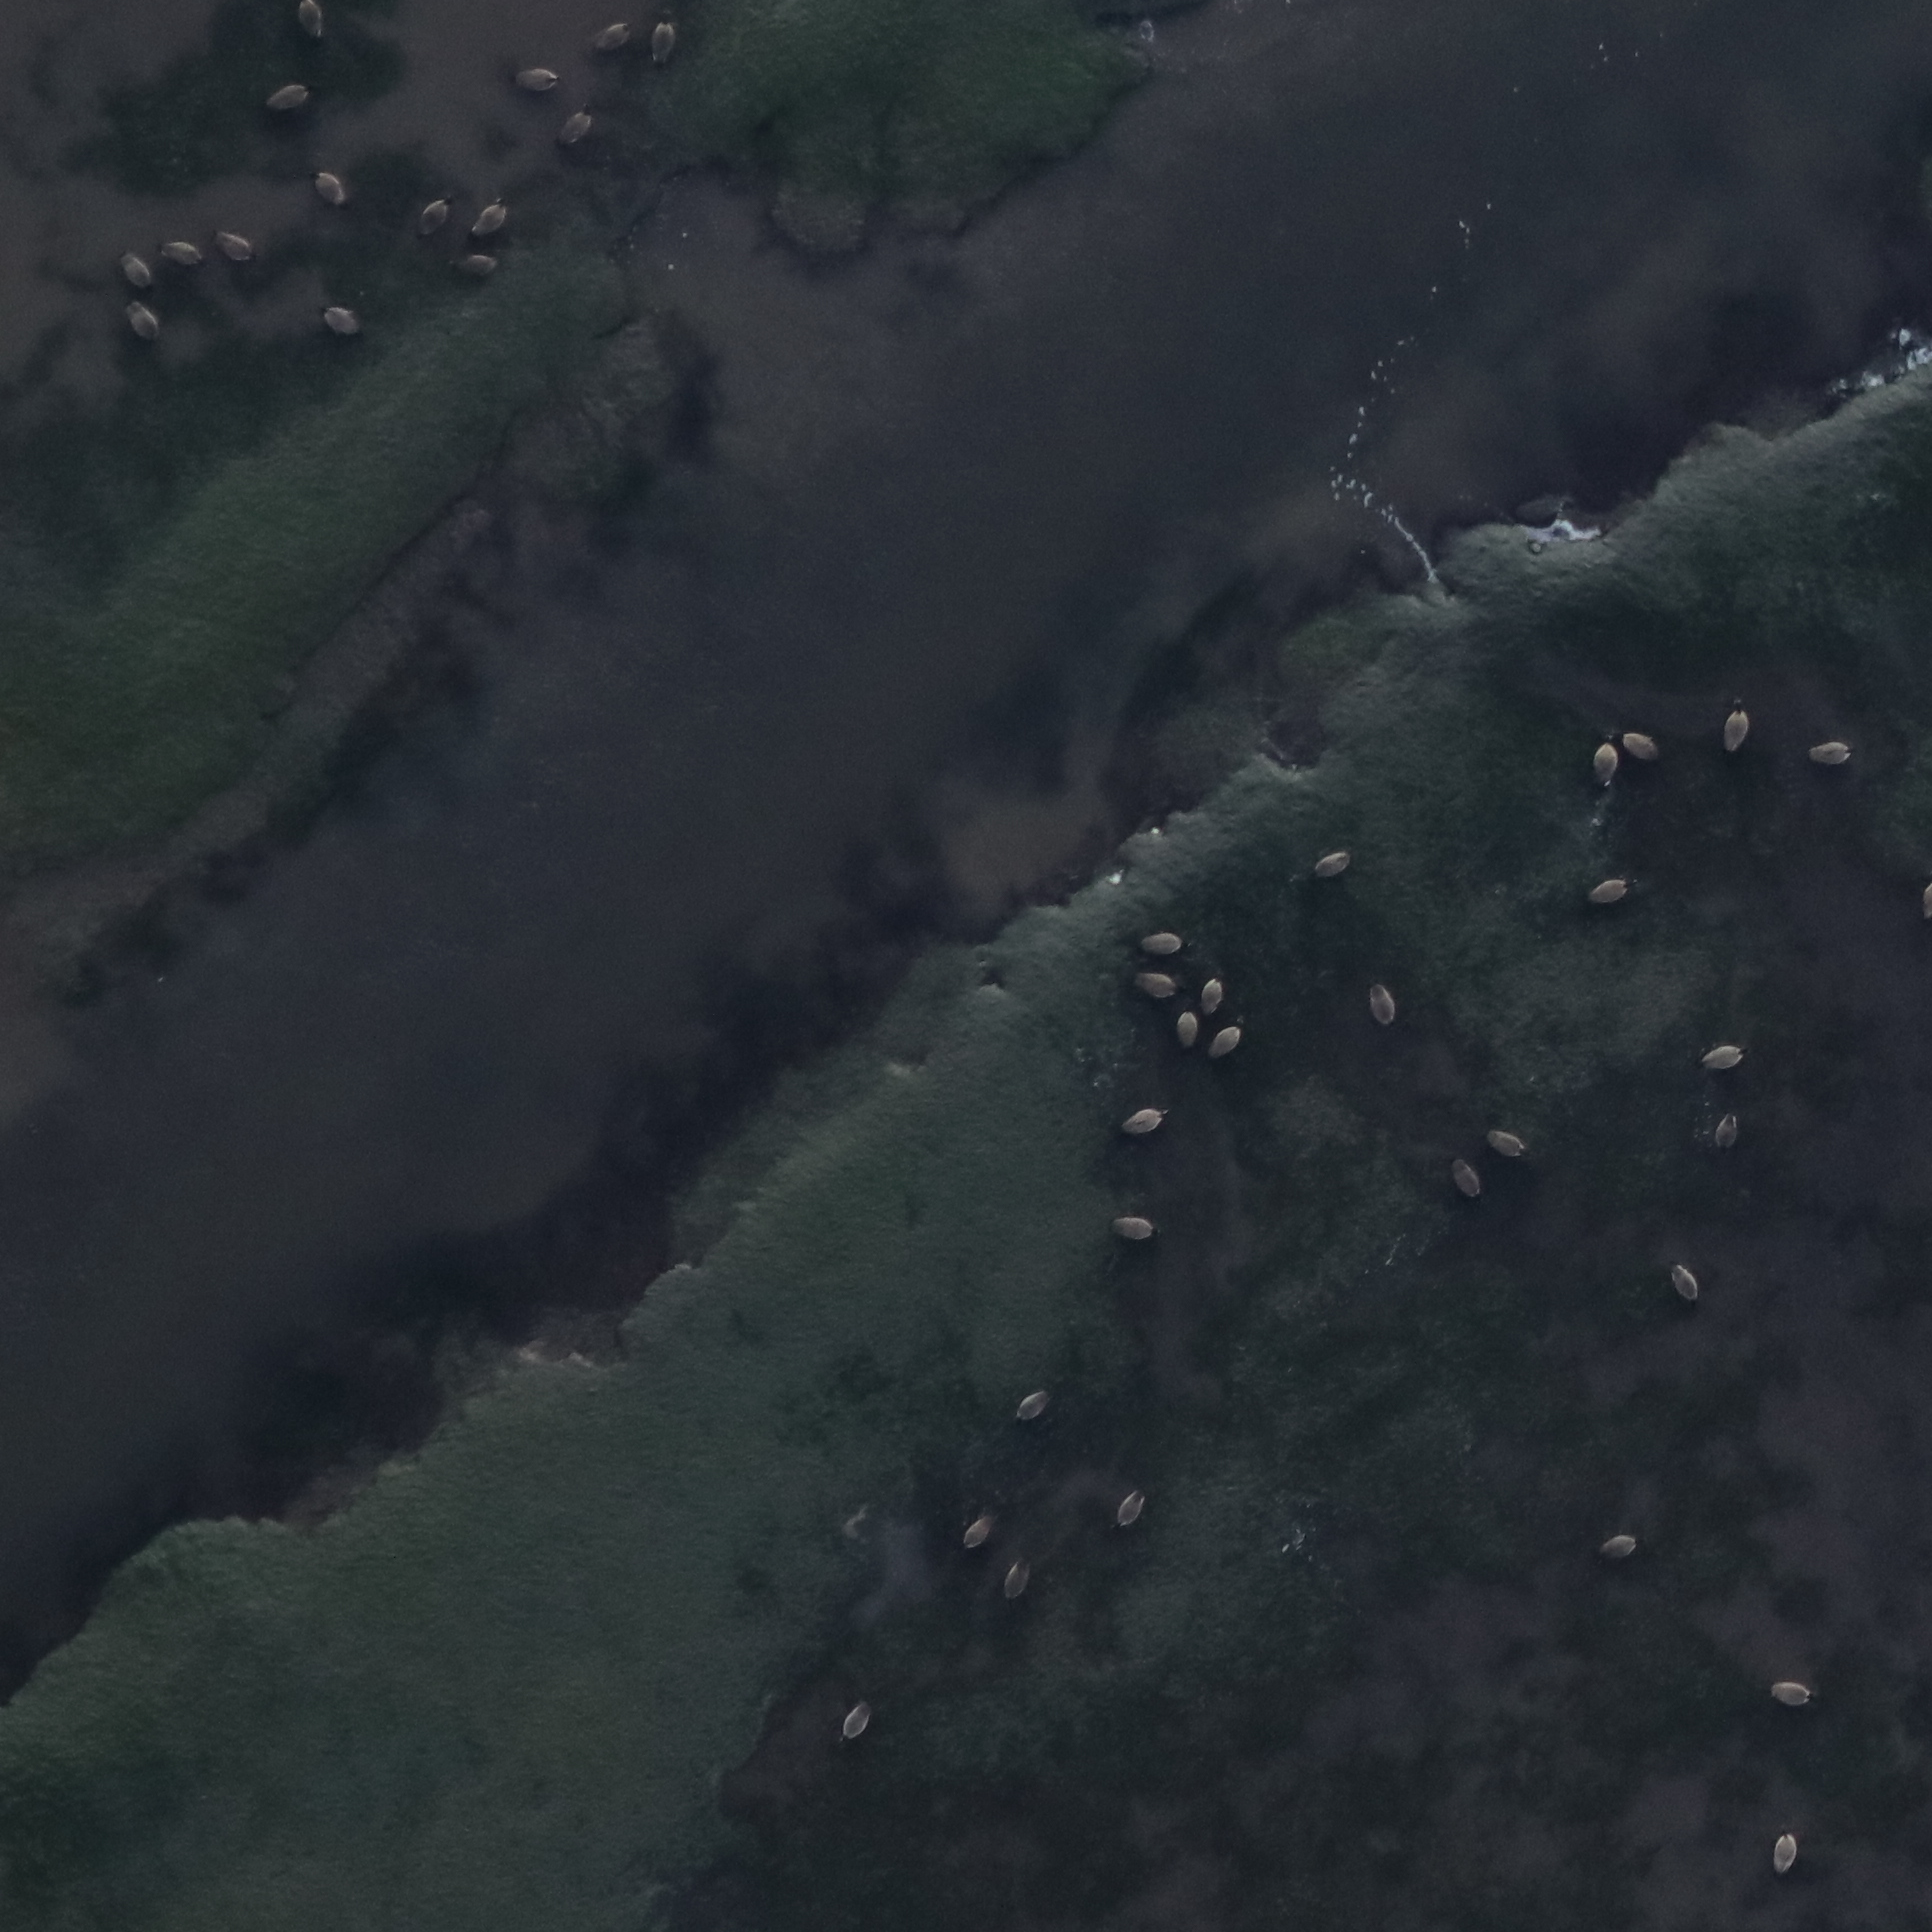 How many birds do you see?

42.